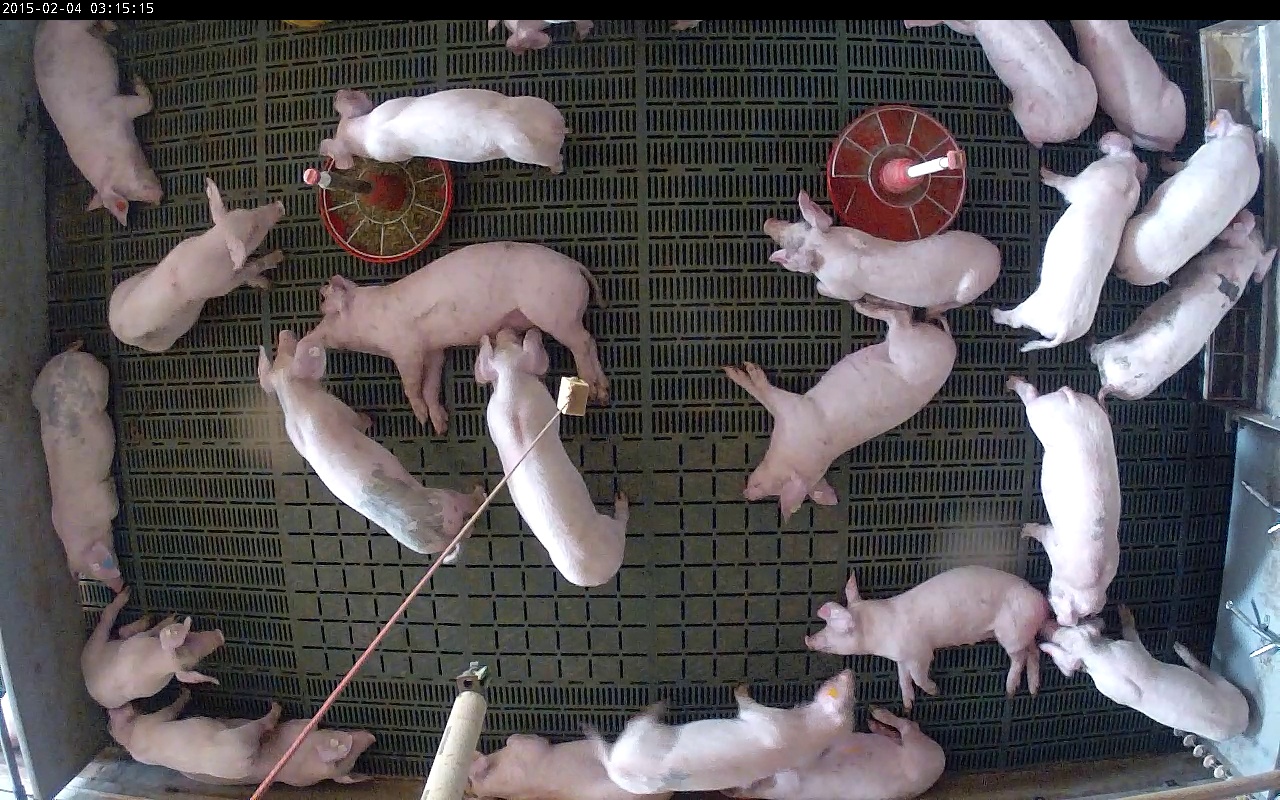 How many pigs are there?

24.